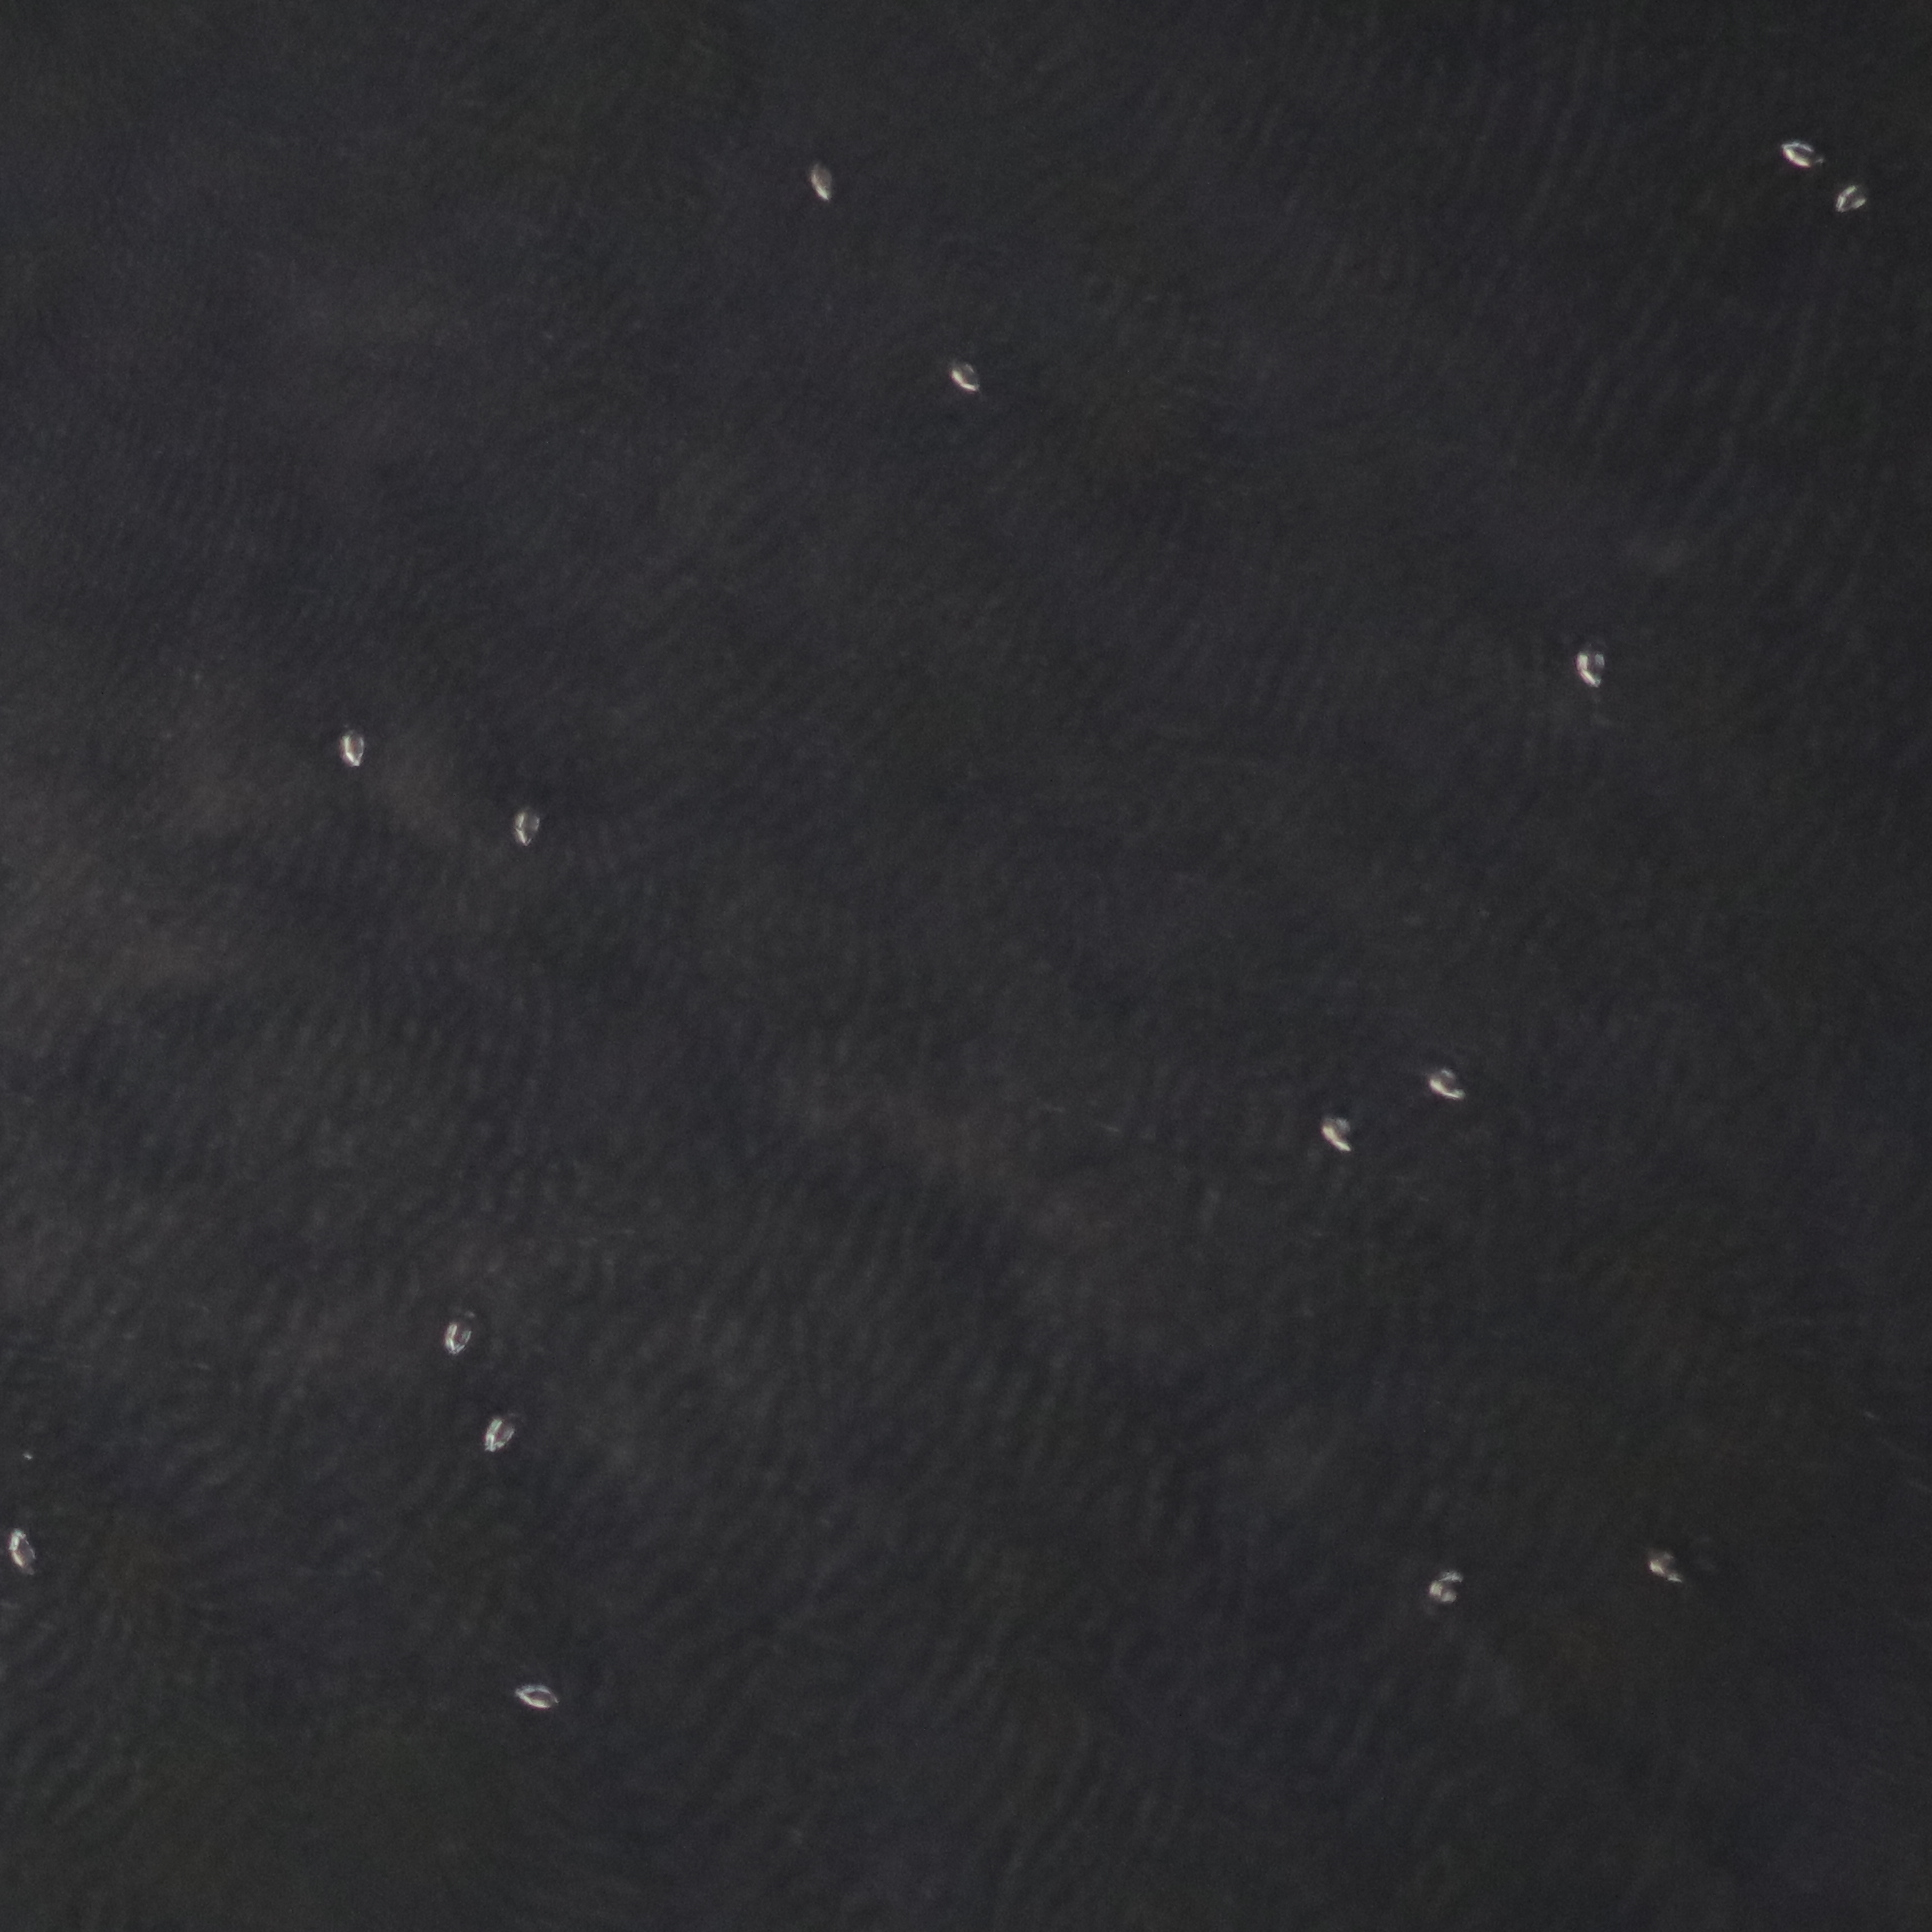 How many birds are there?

15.